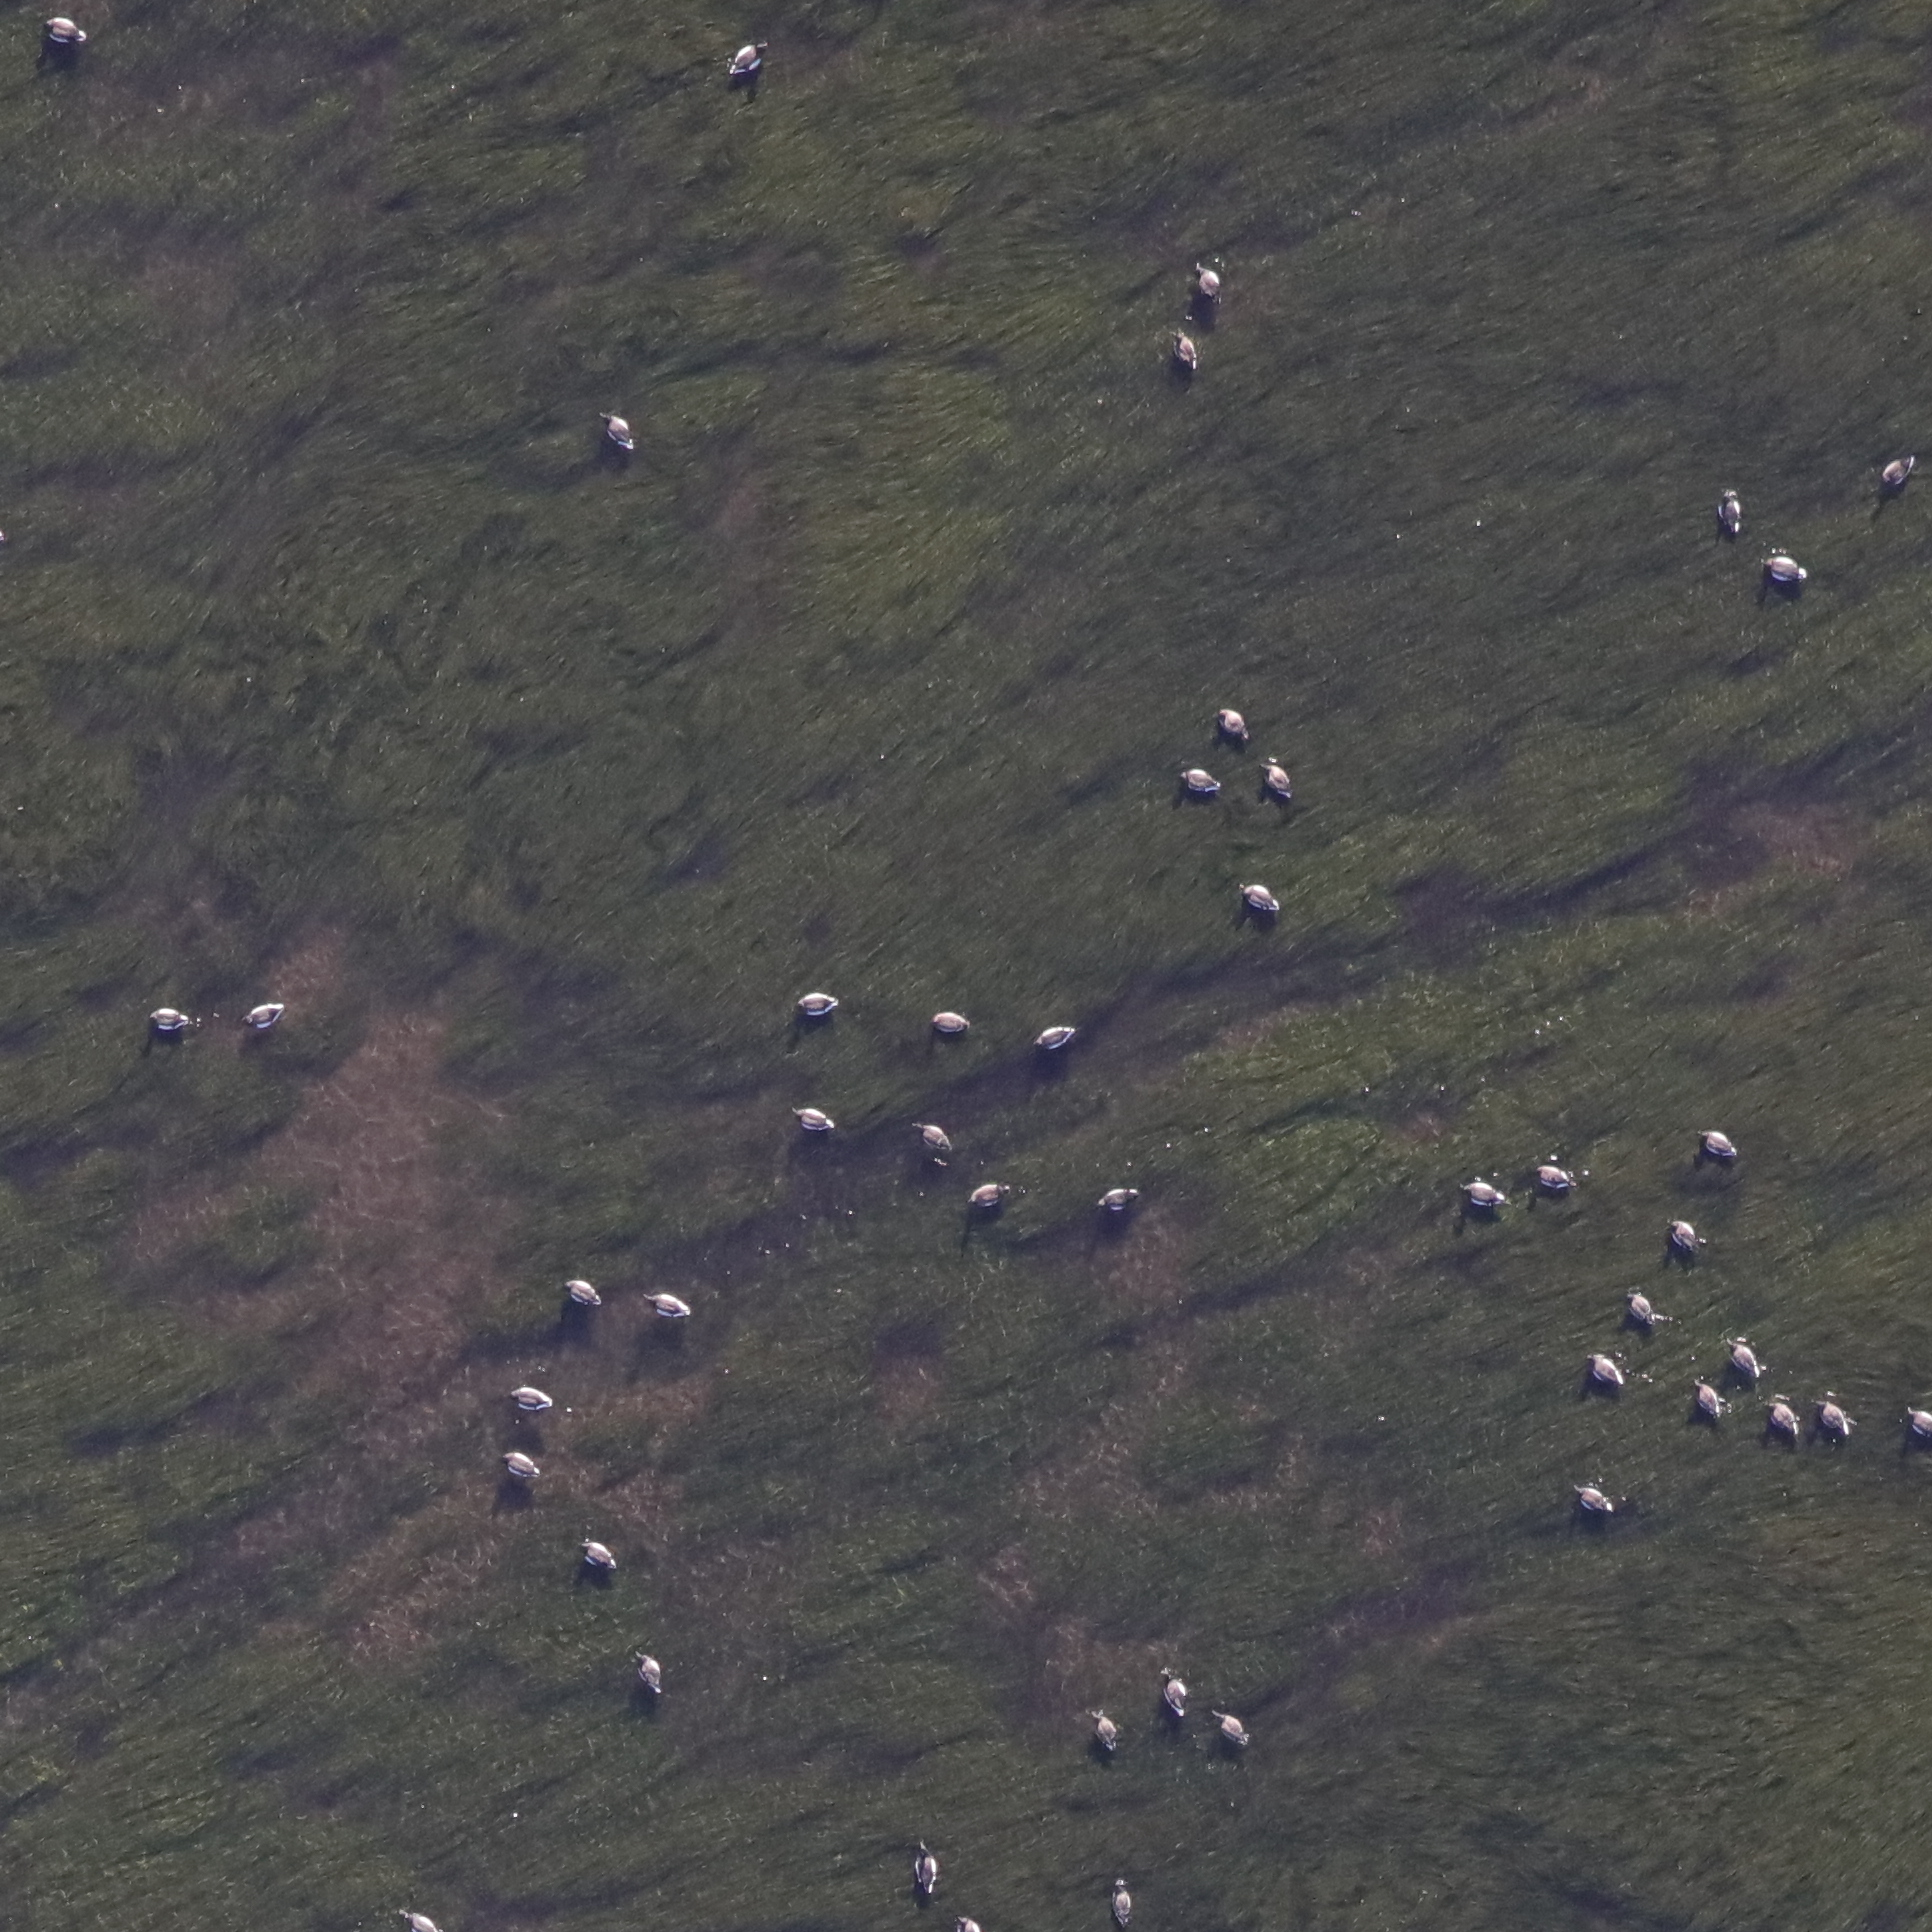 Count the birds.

45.